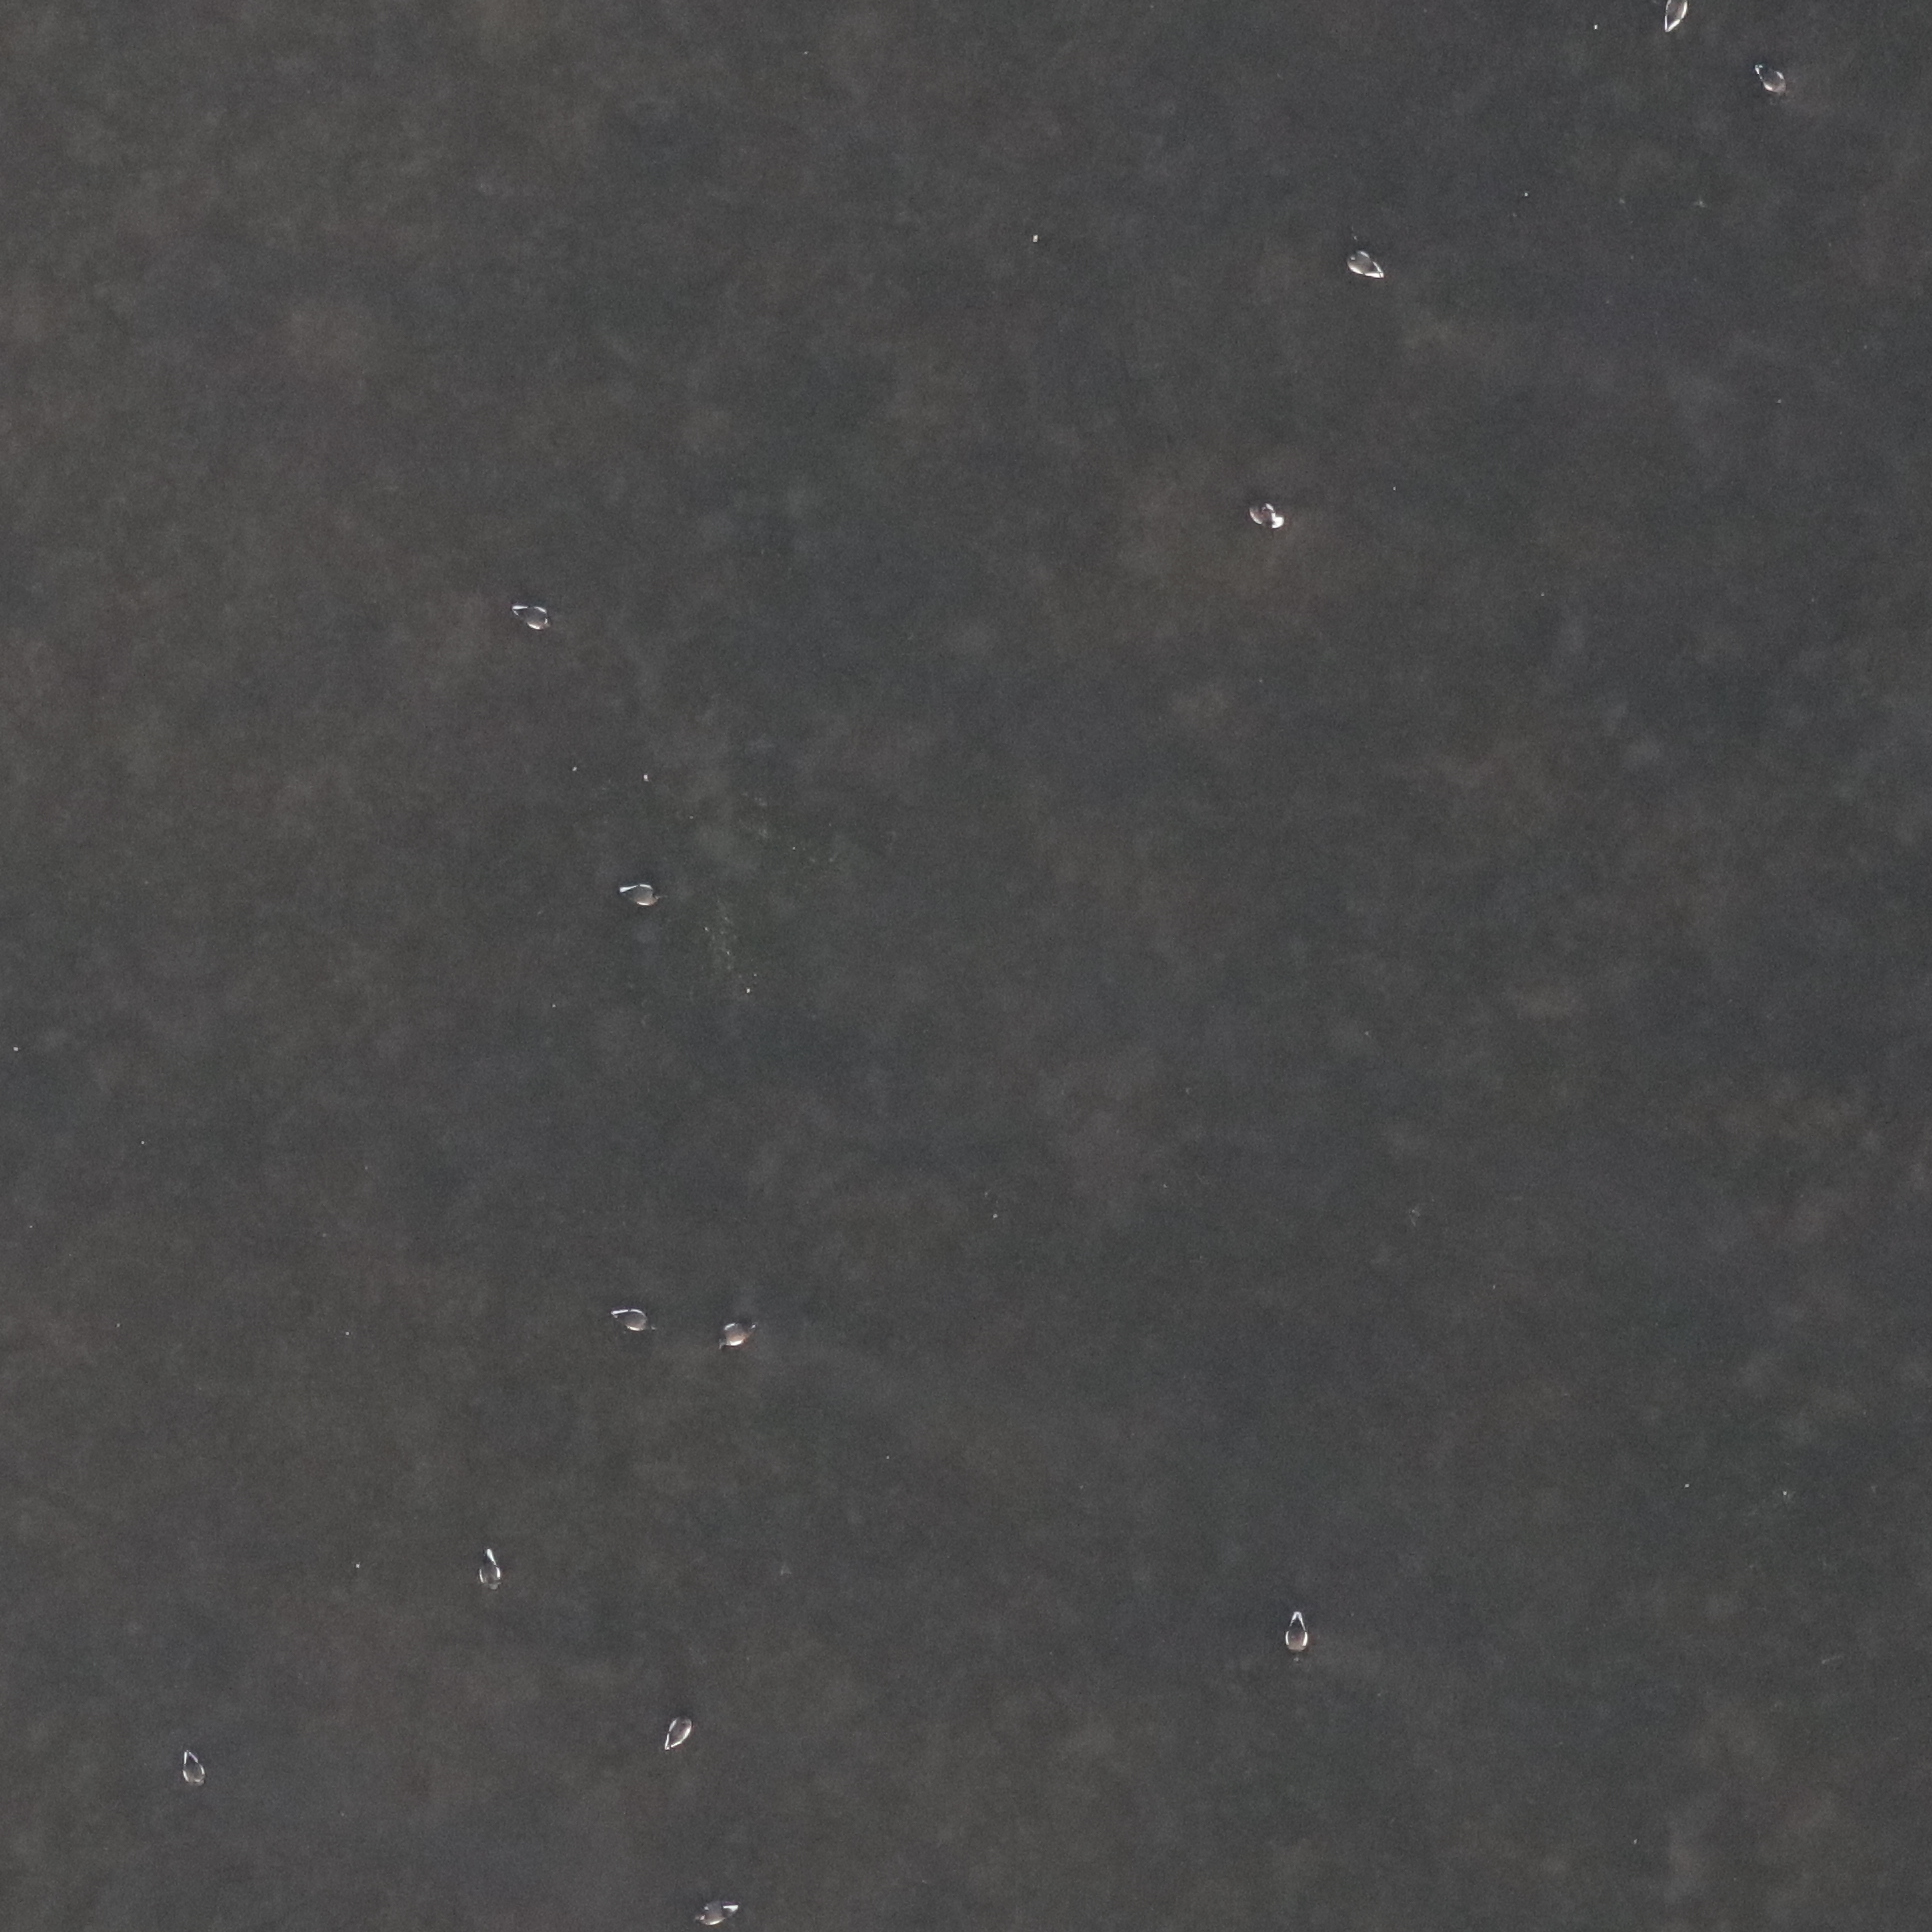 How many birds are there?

13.